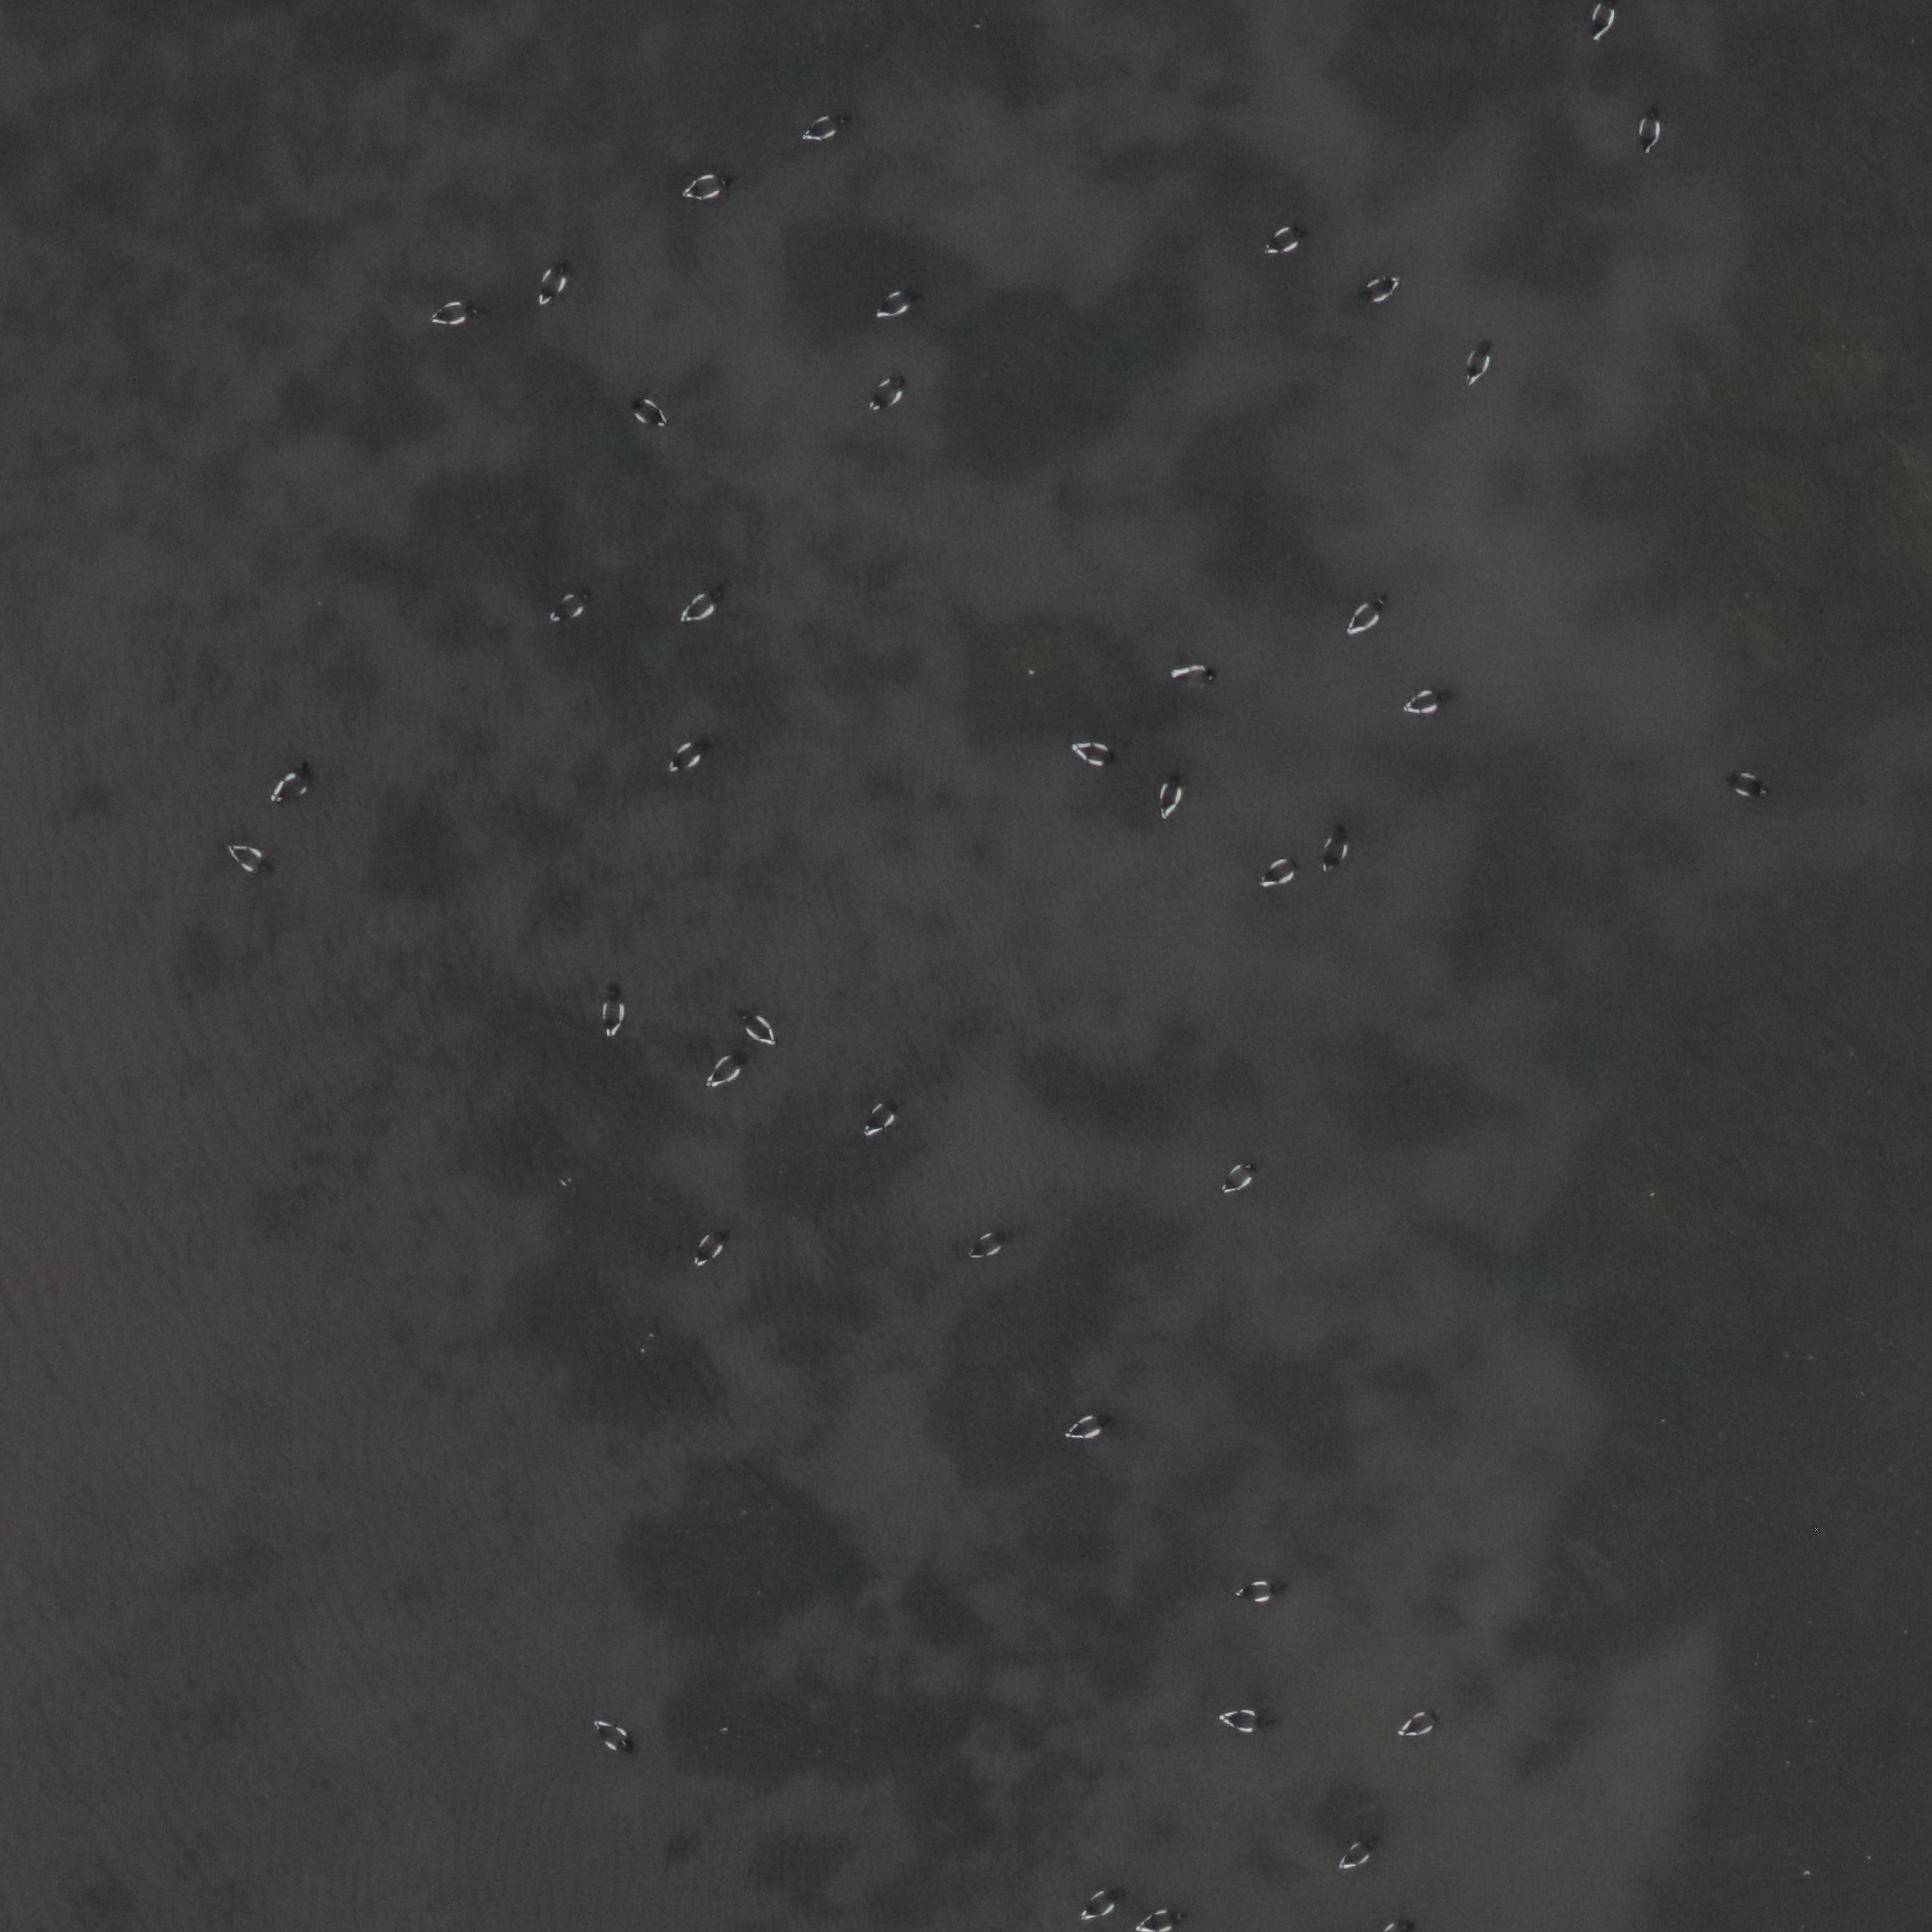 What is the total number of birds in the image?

40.